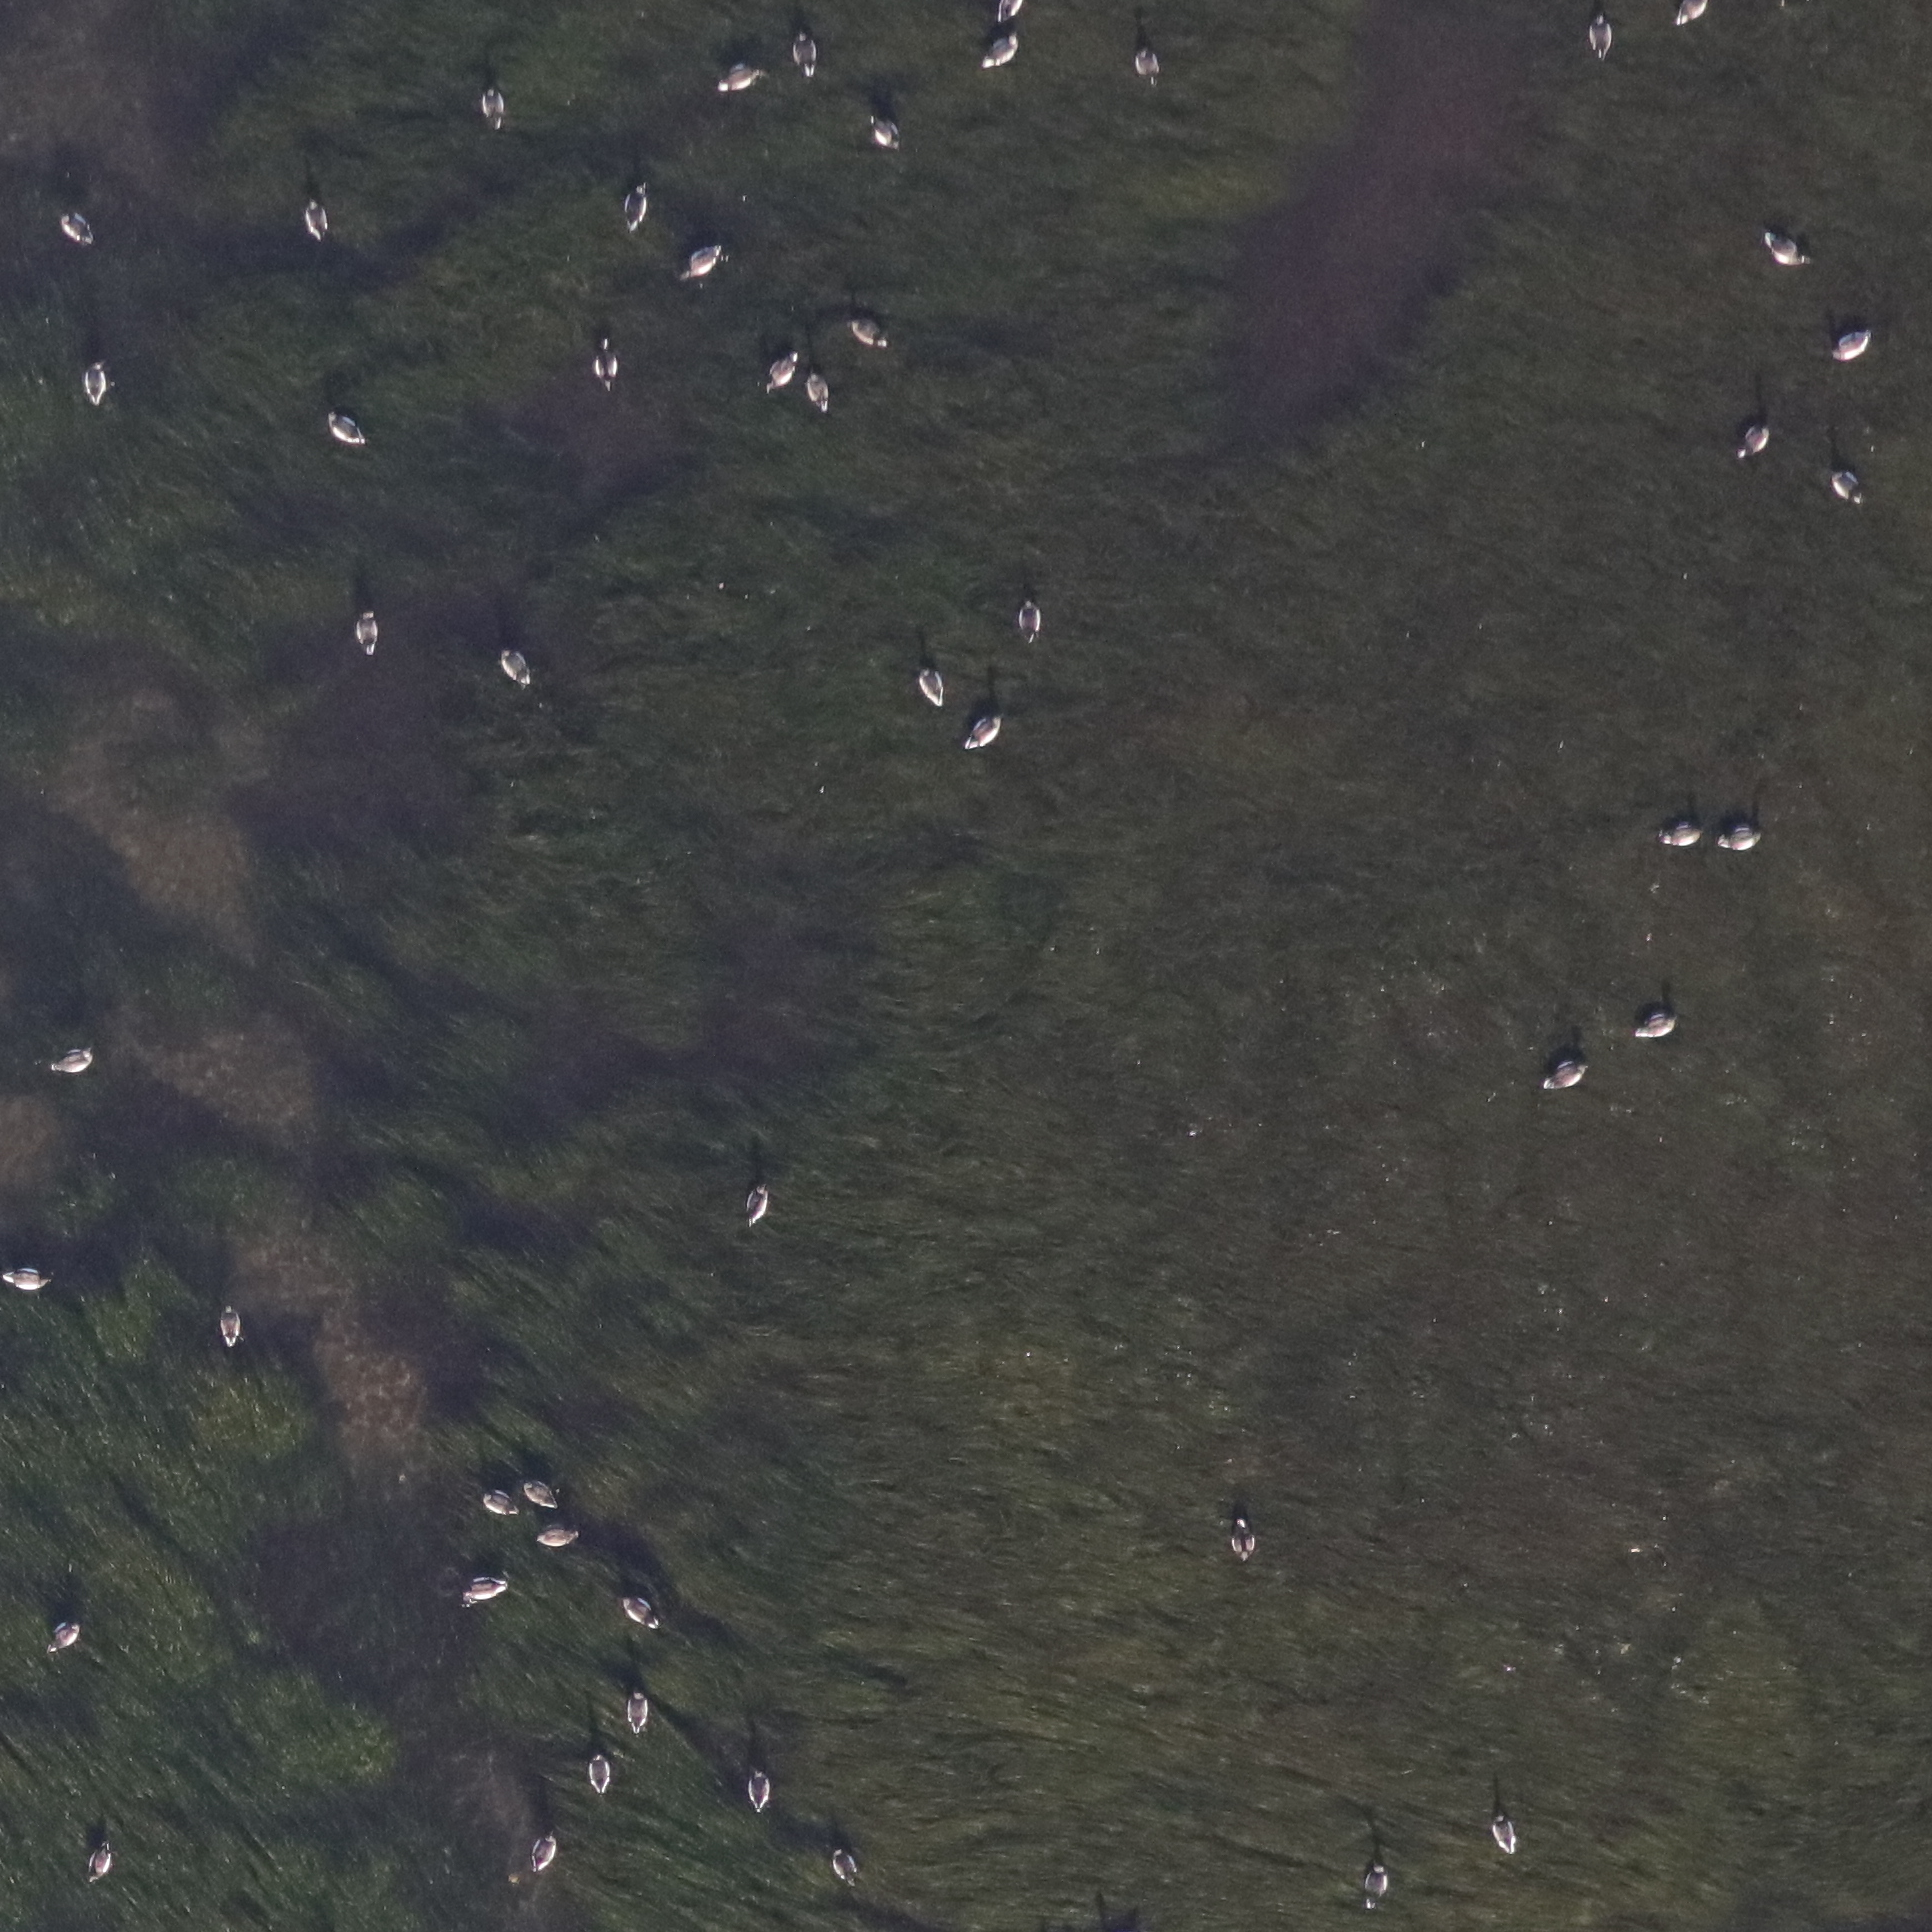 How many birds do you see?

51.